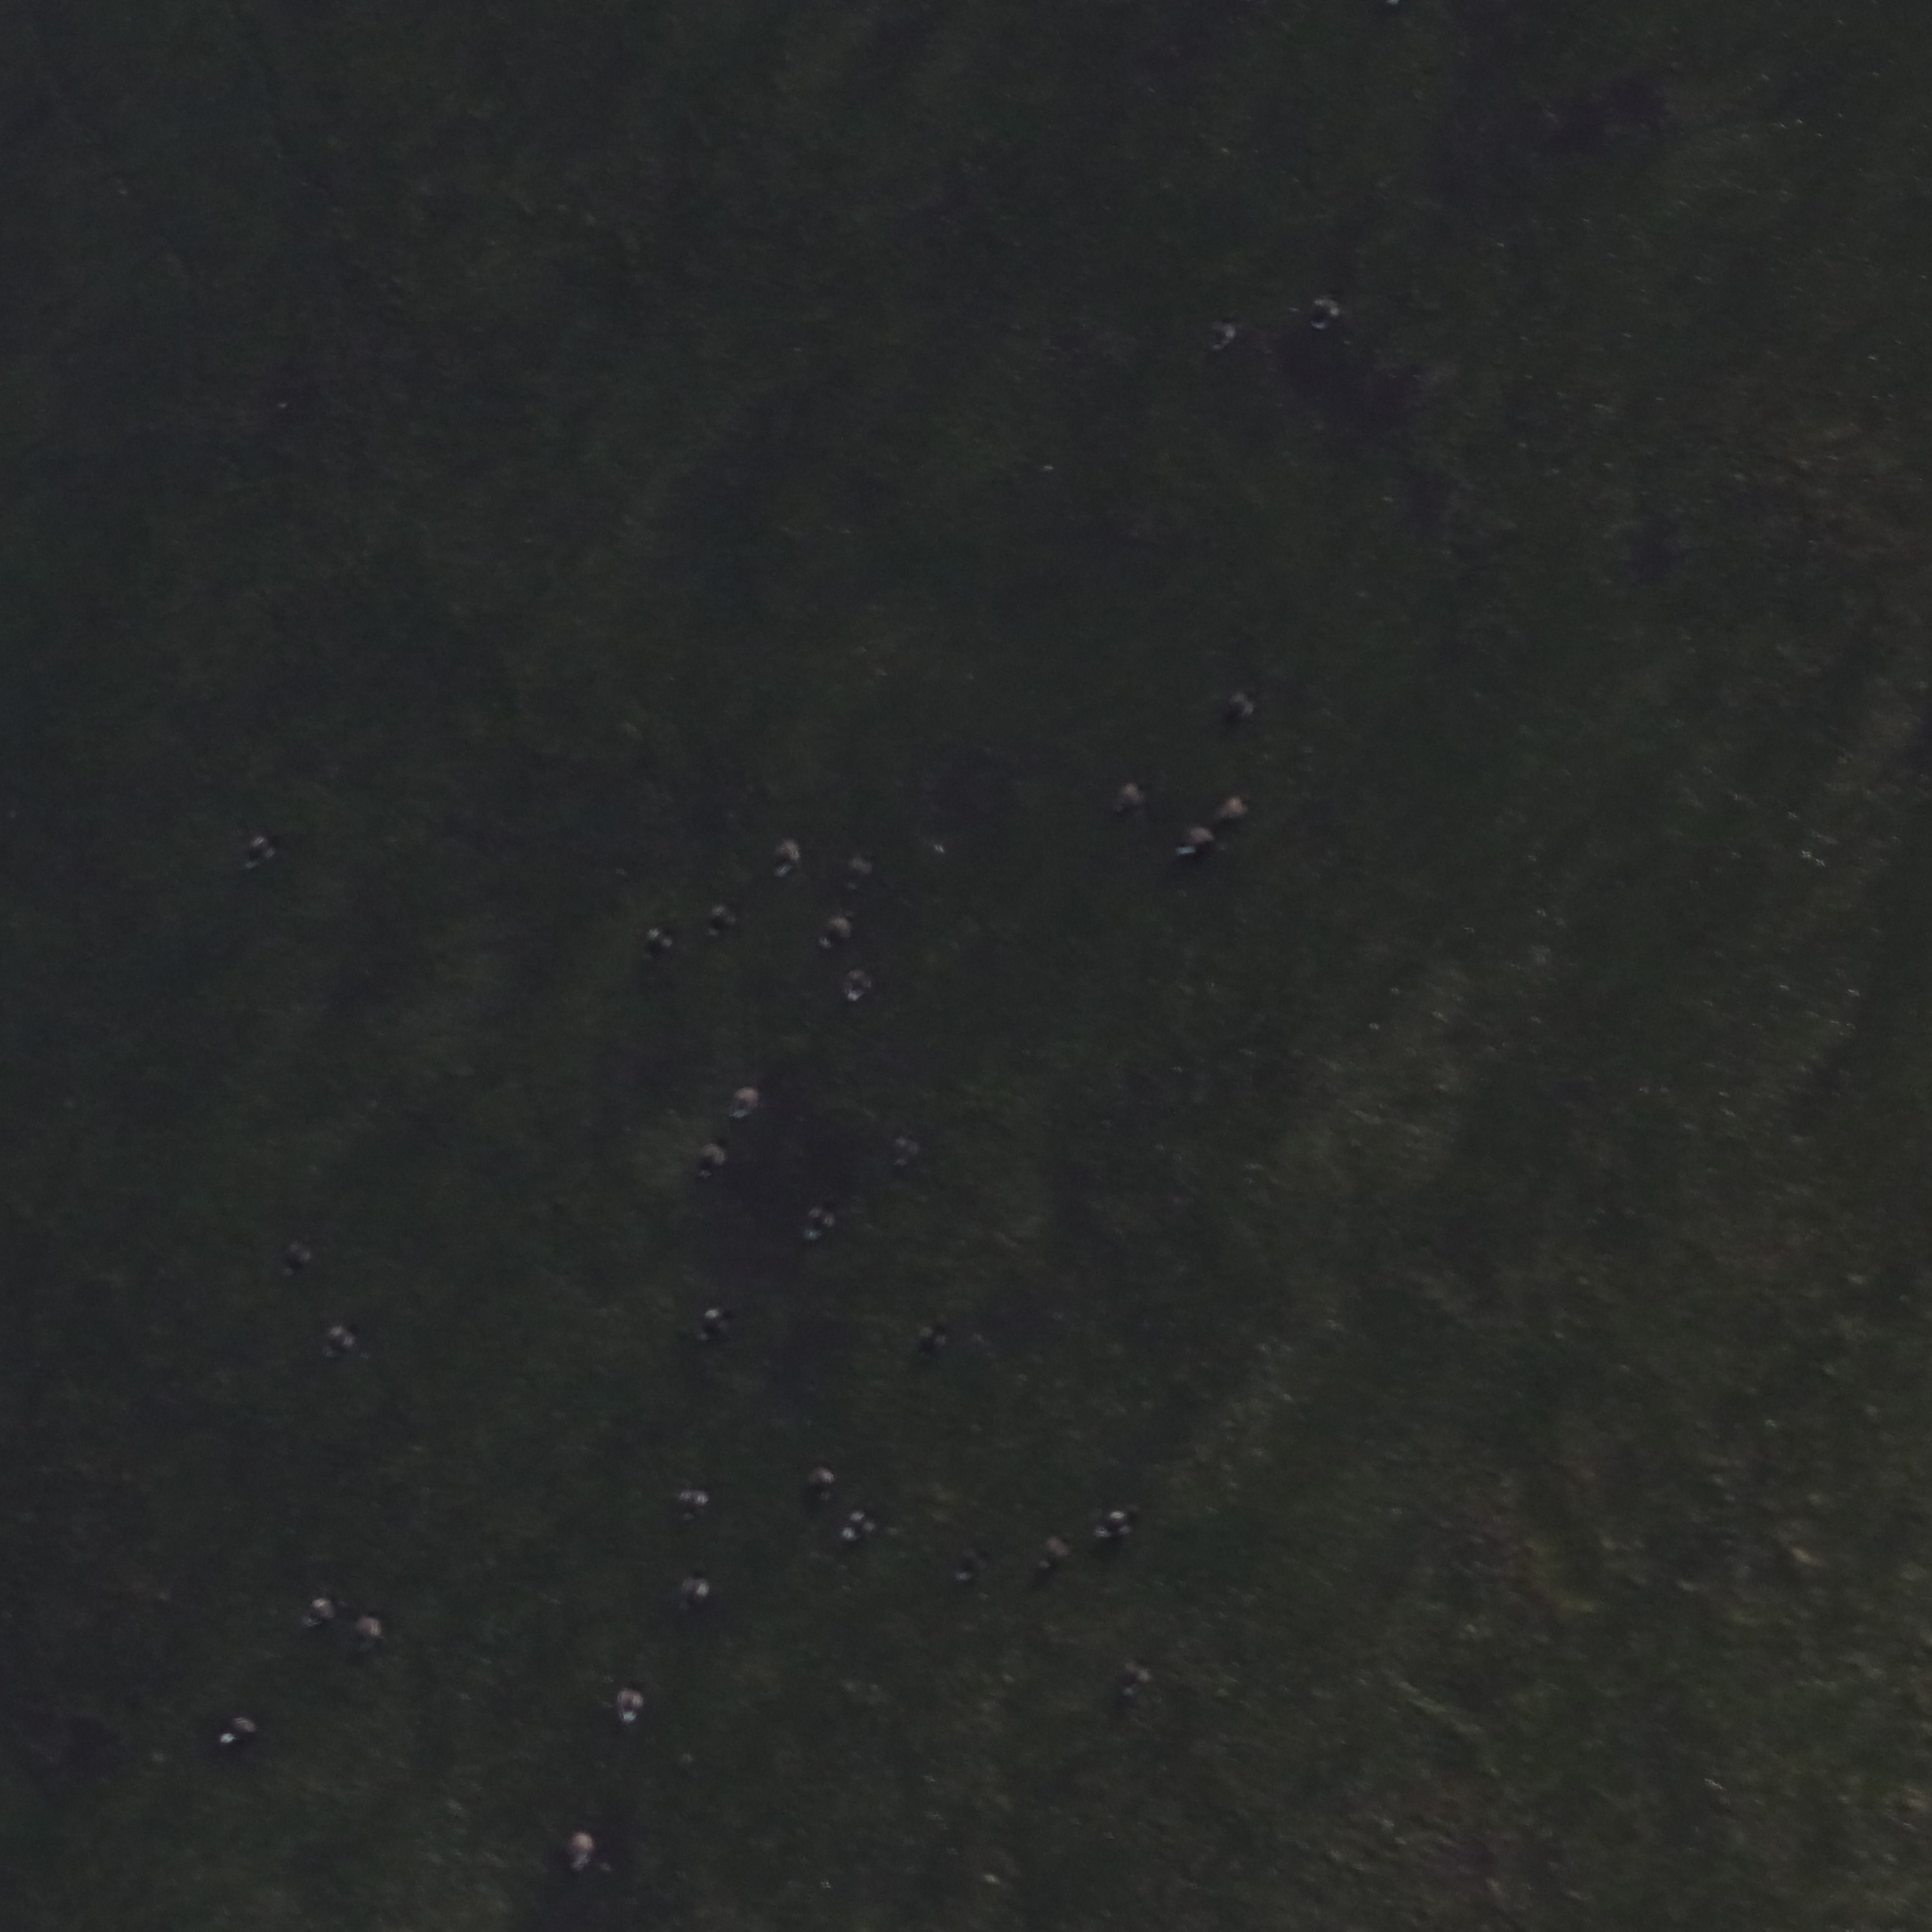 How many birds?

34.